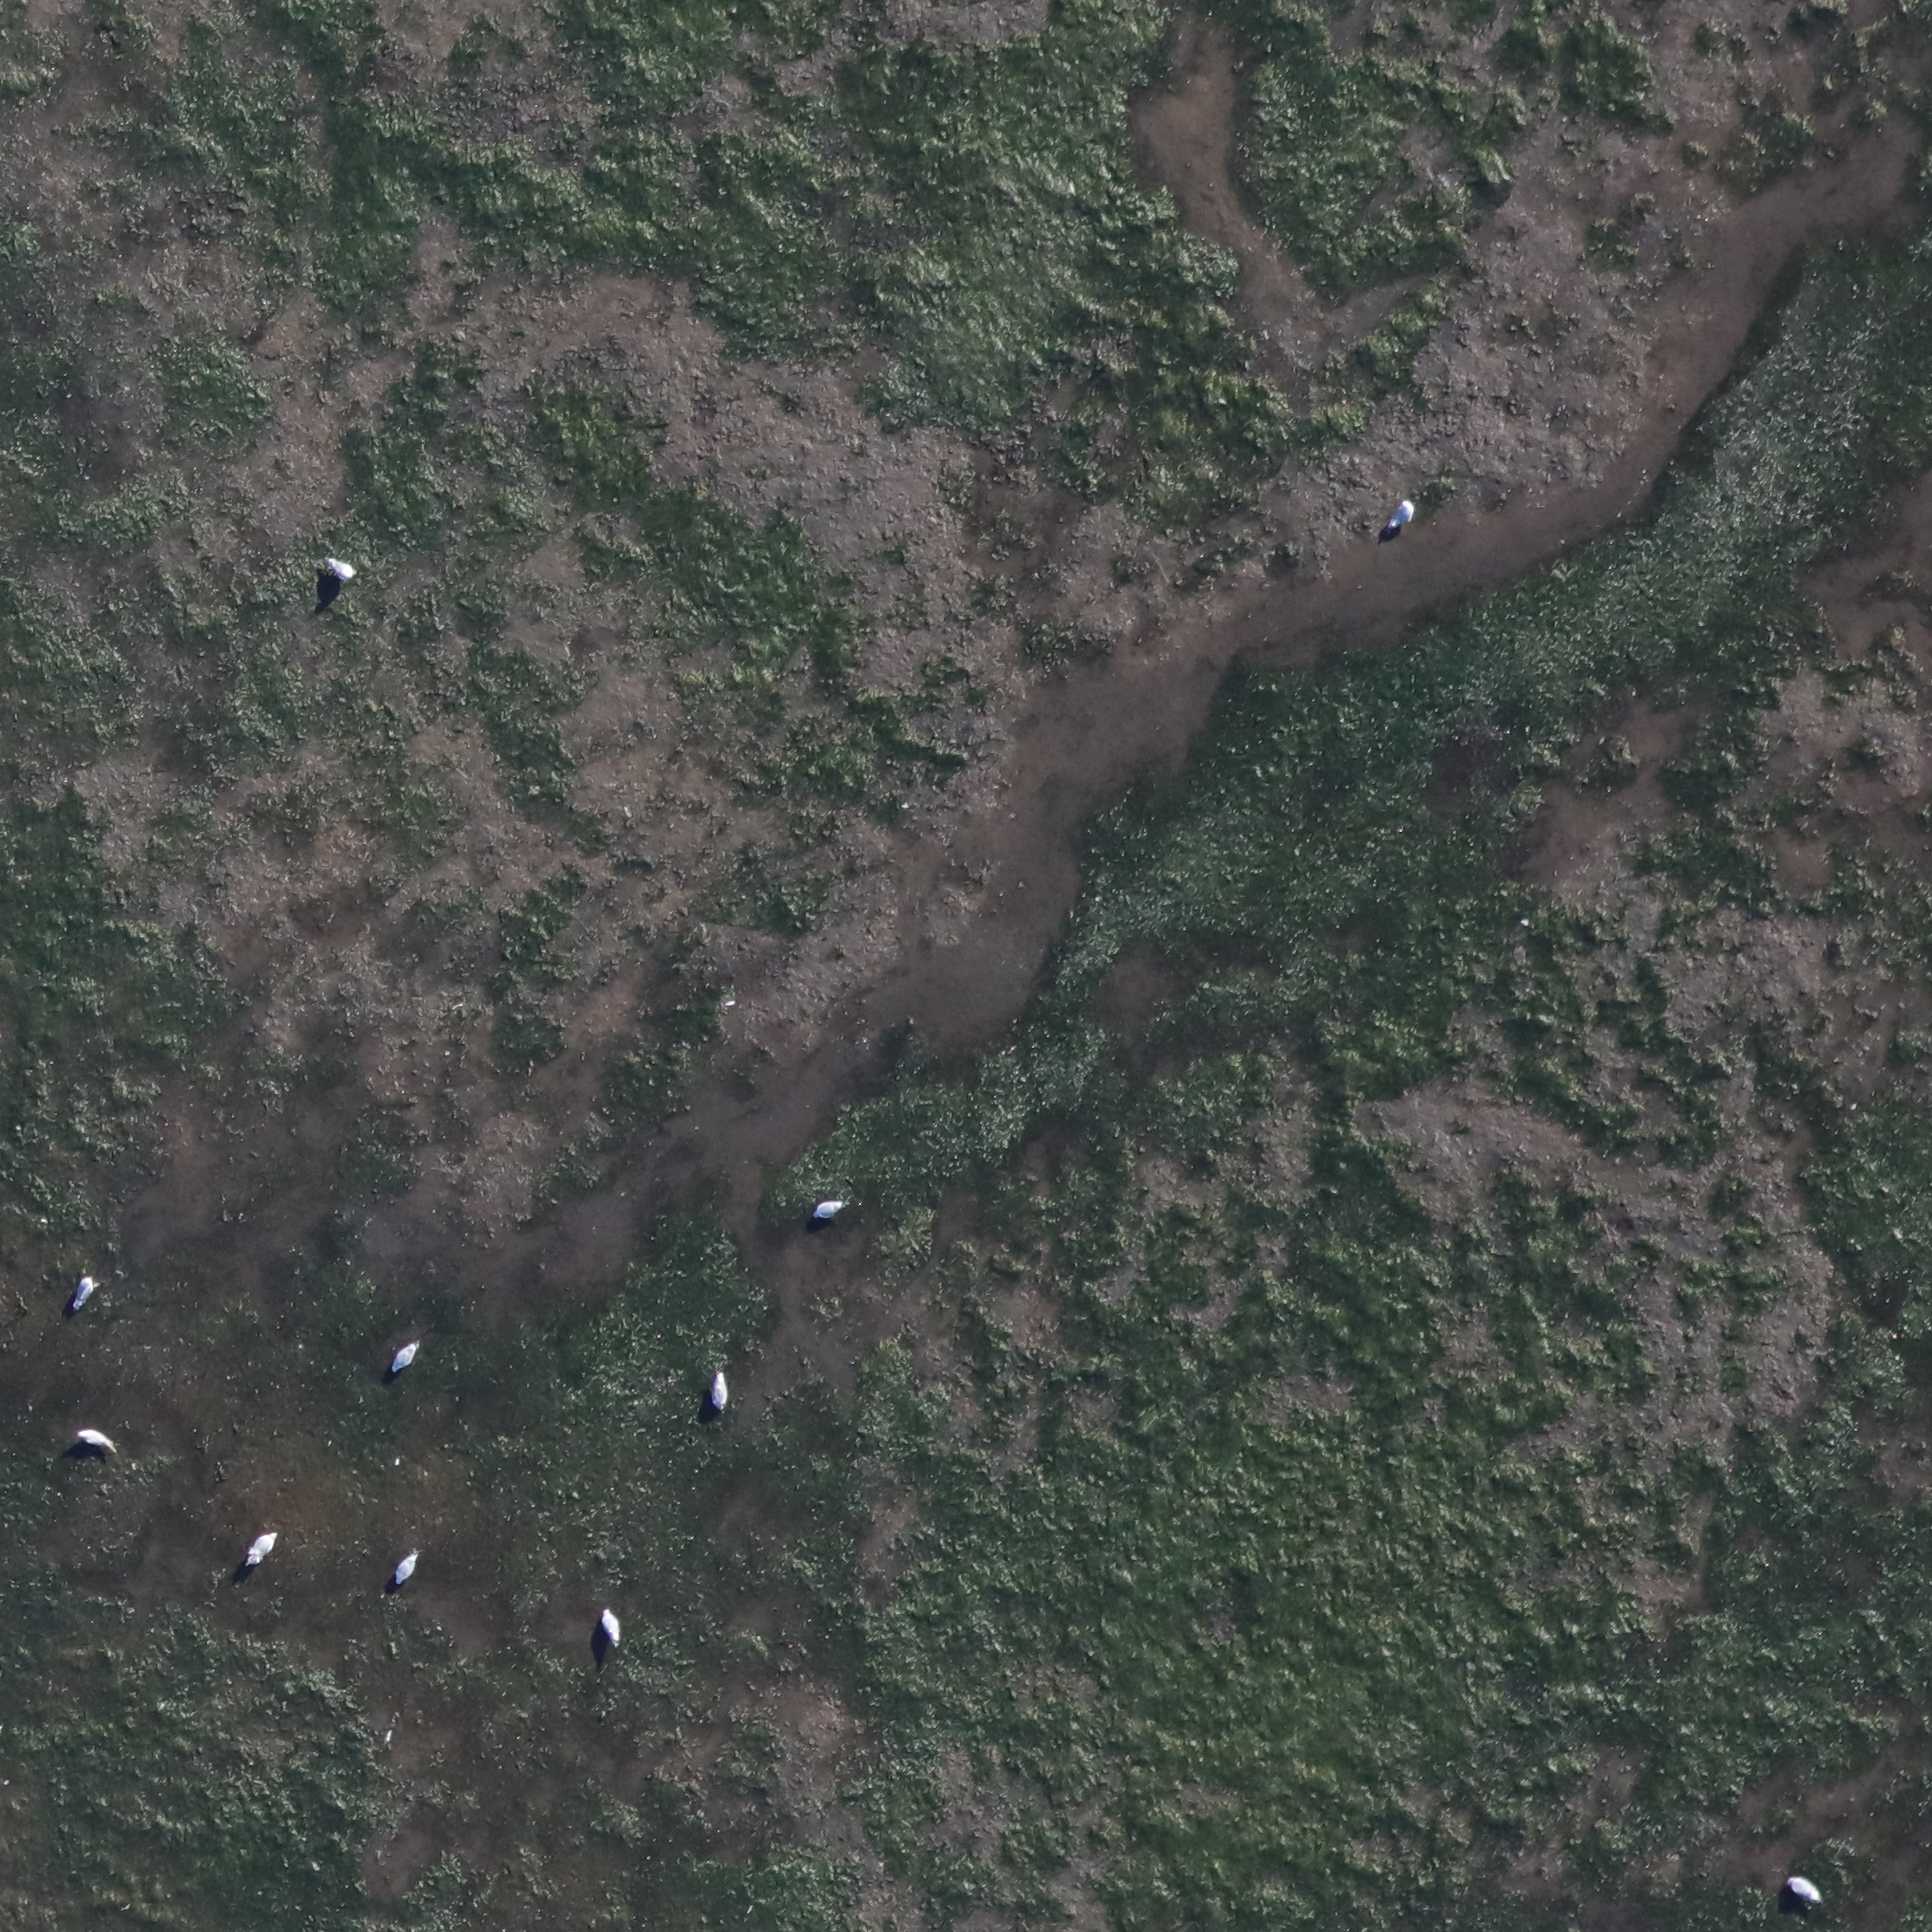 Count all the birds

11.